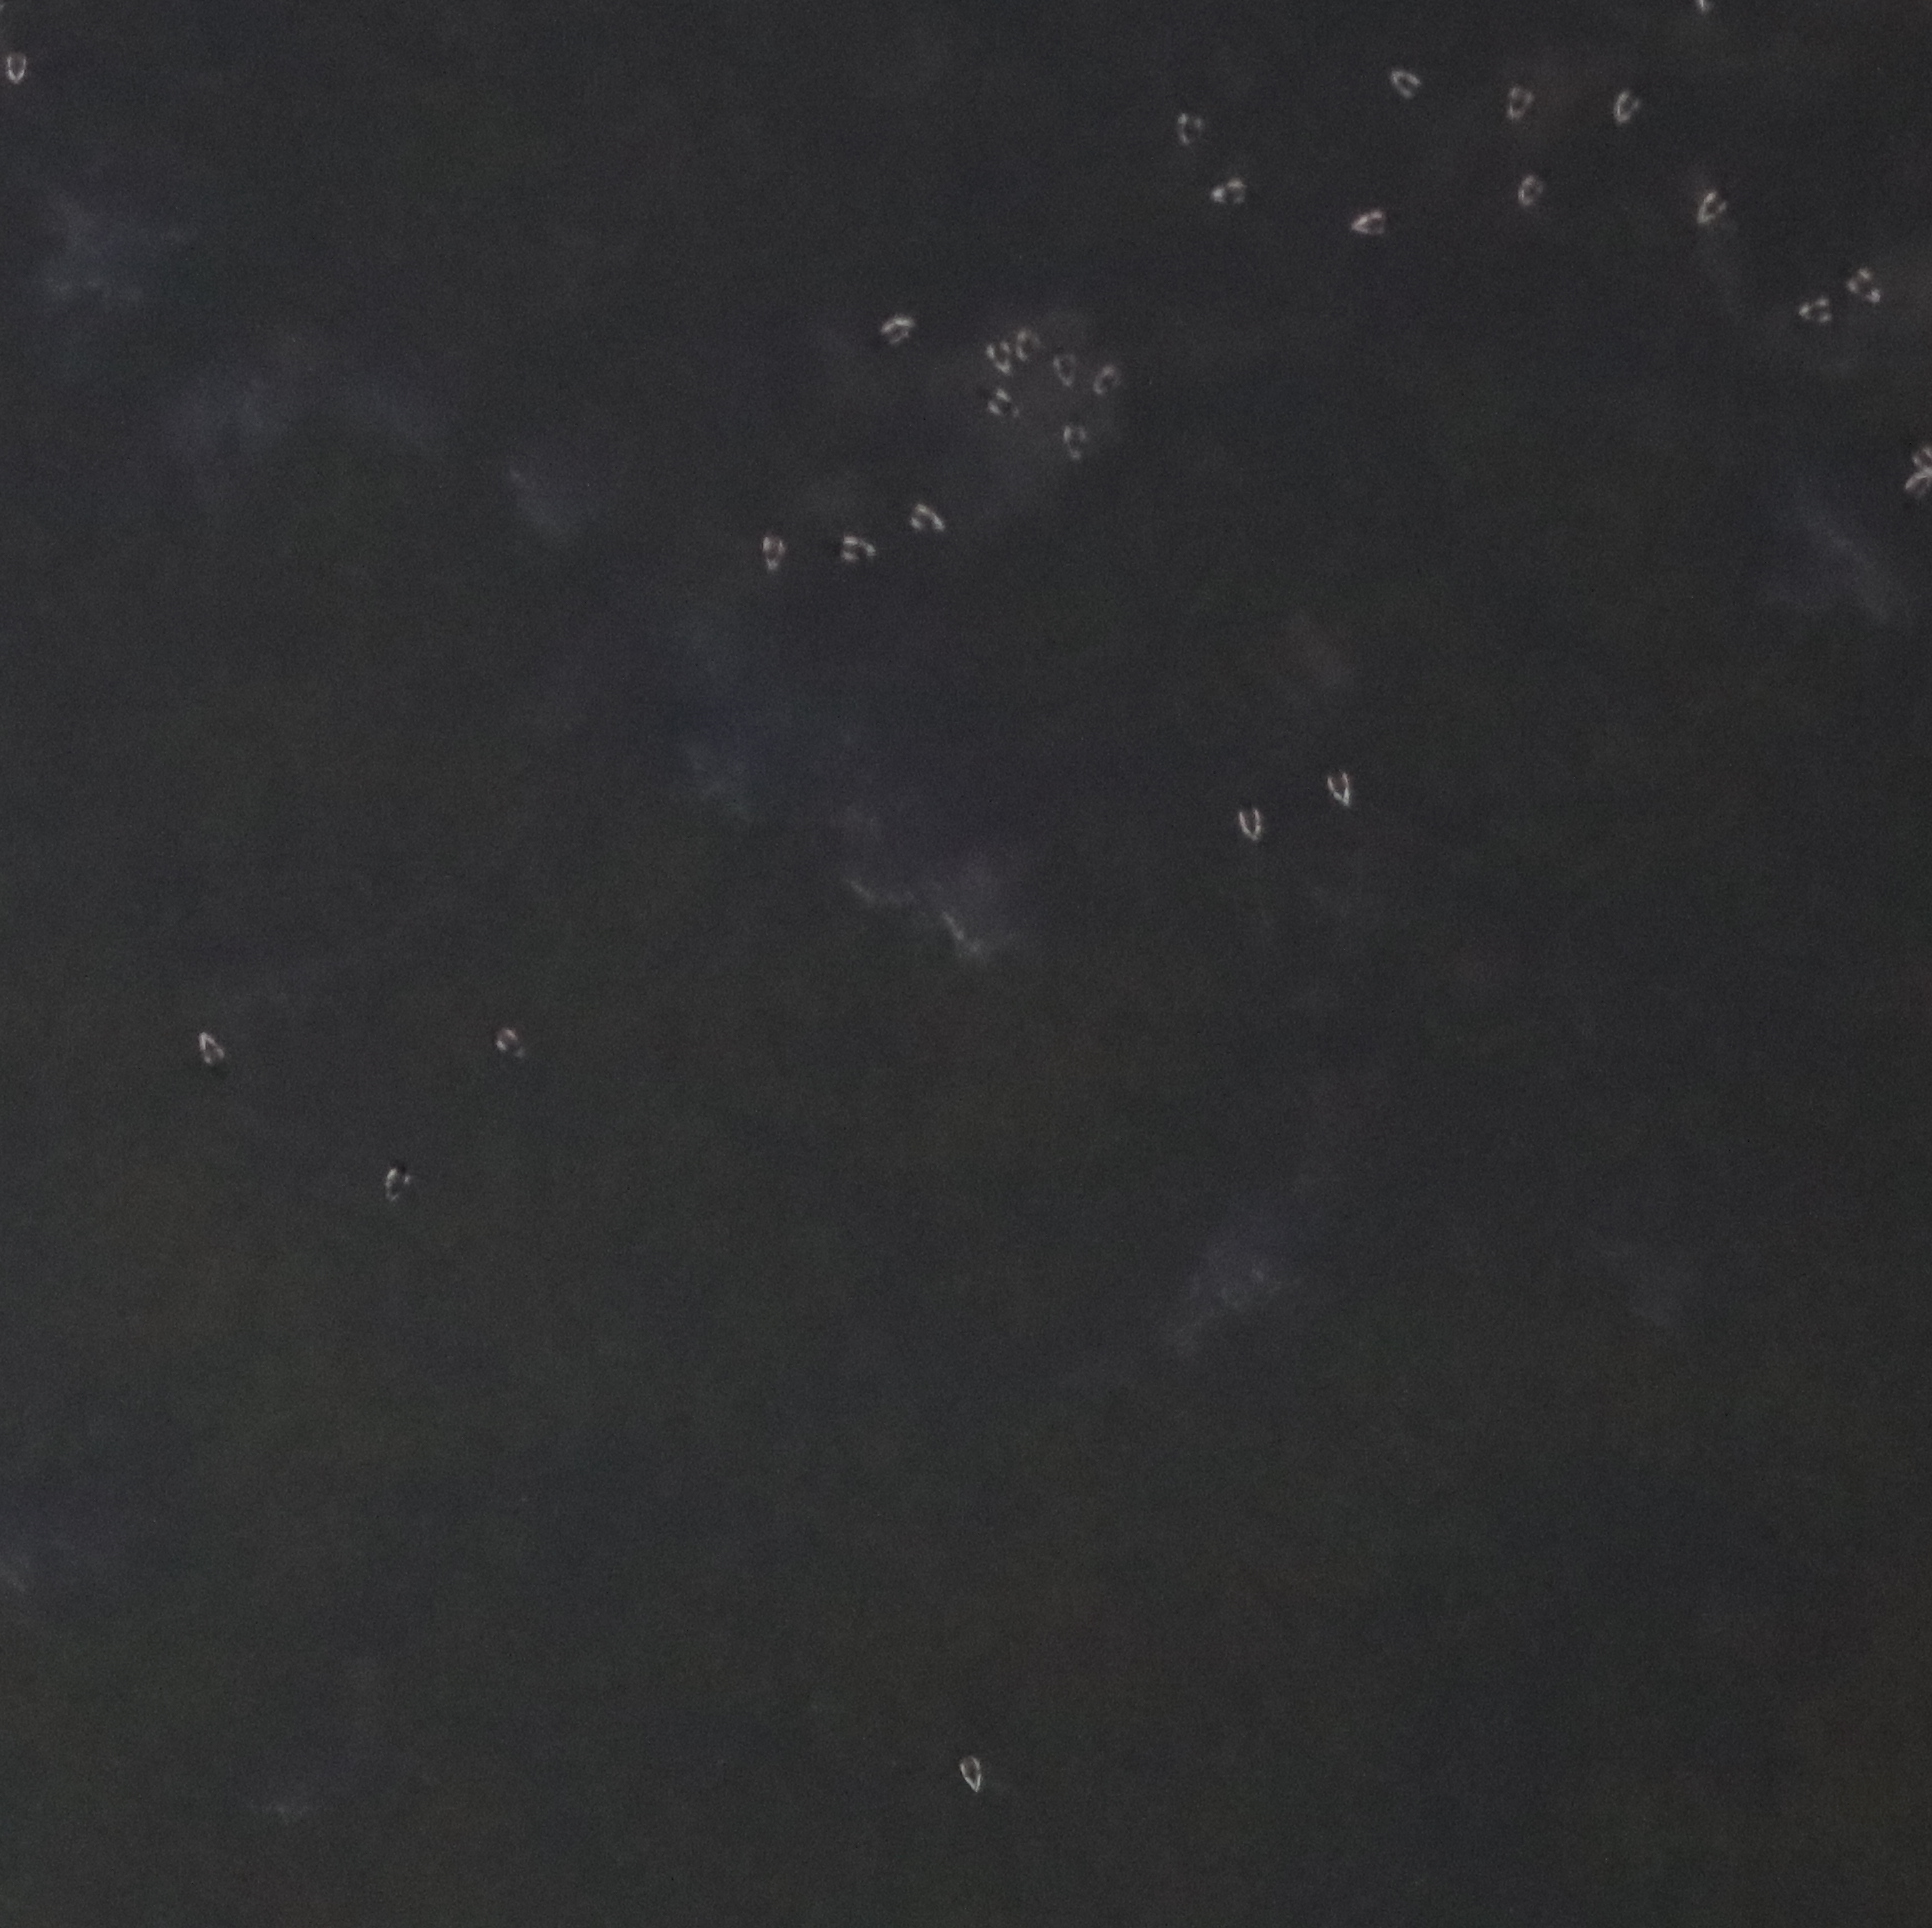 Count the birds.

28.